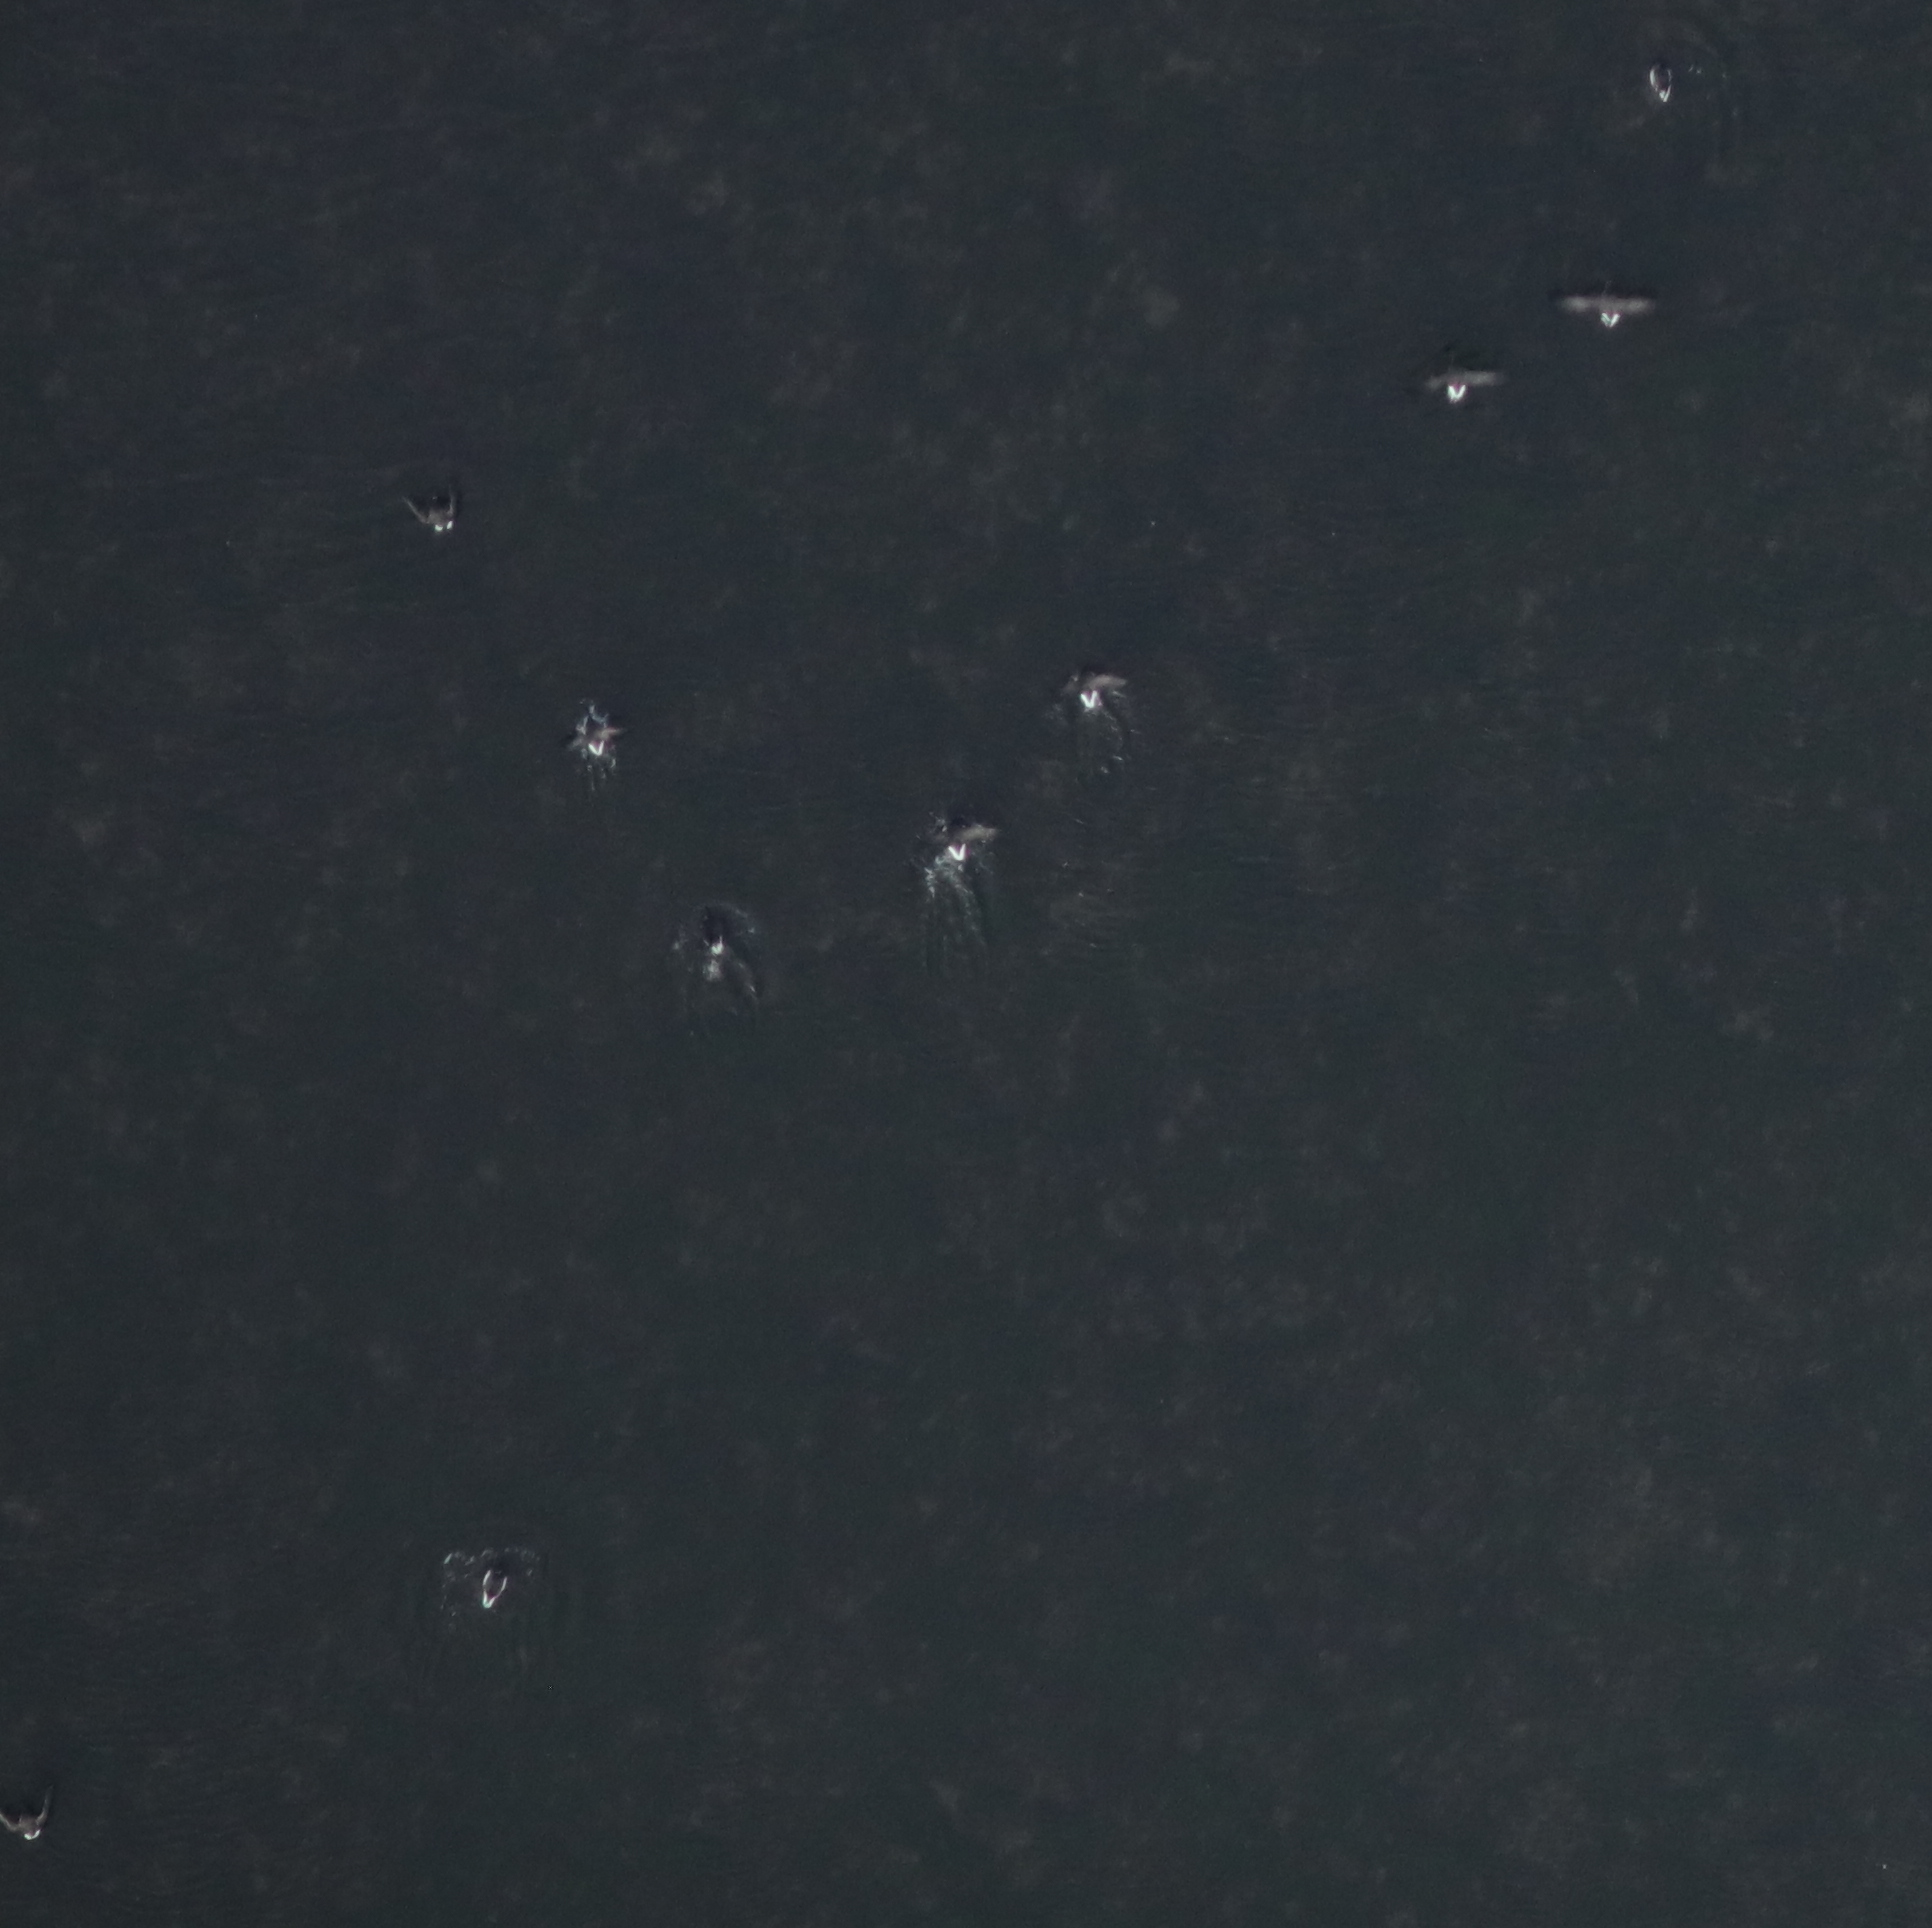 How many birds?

10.